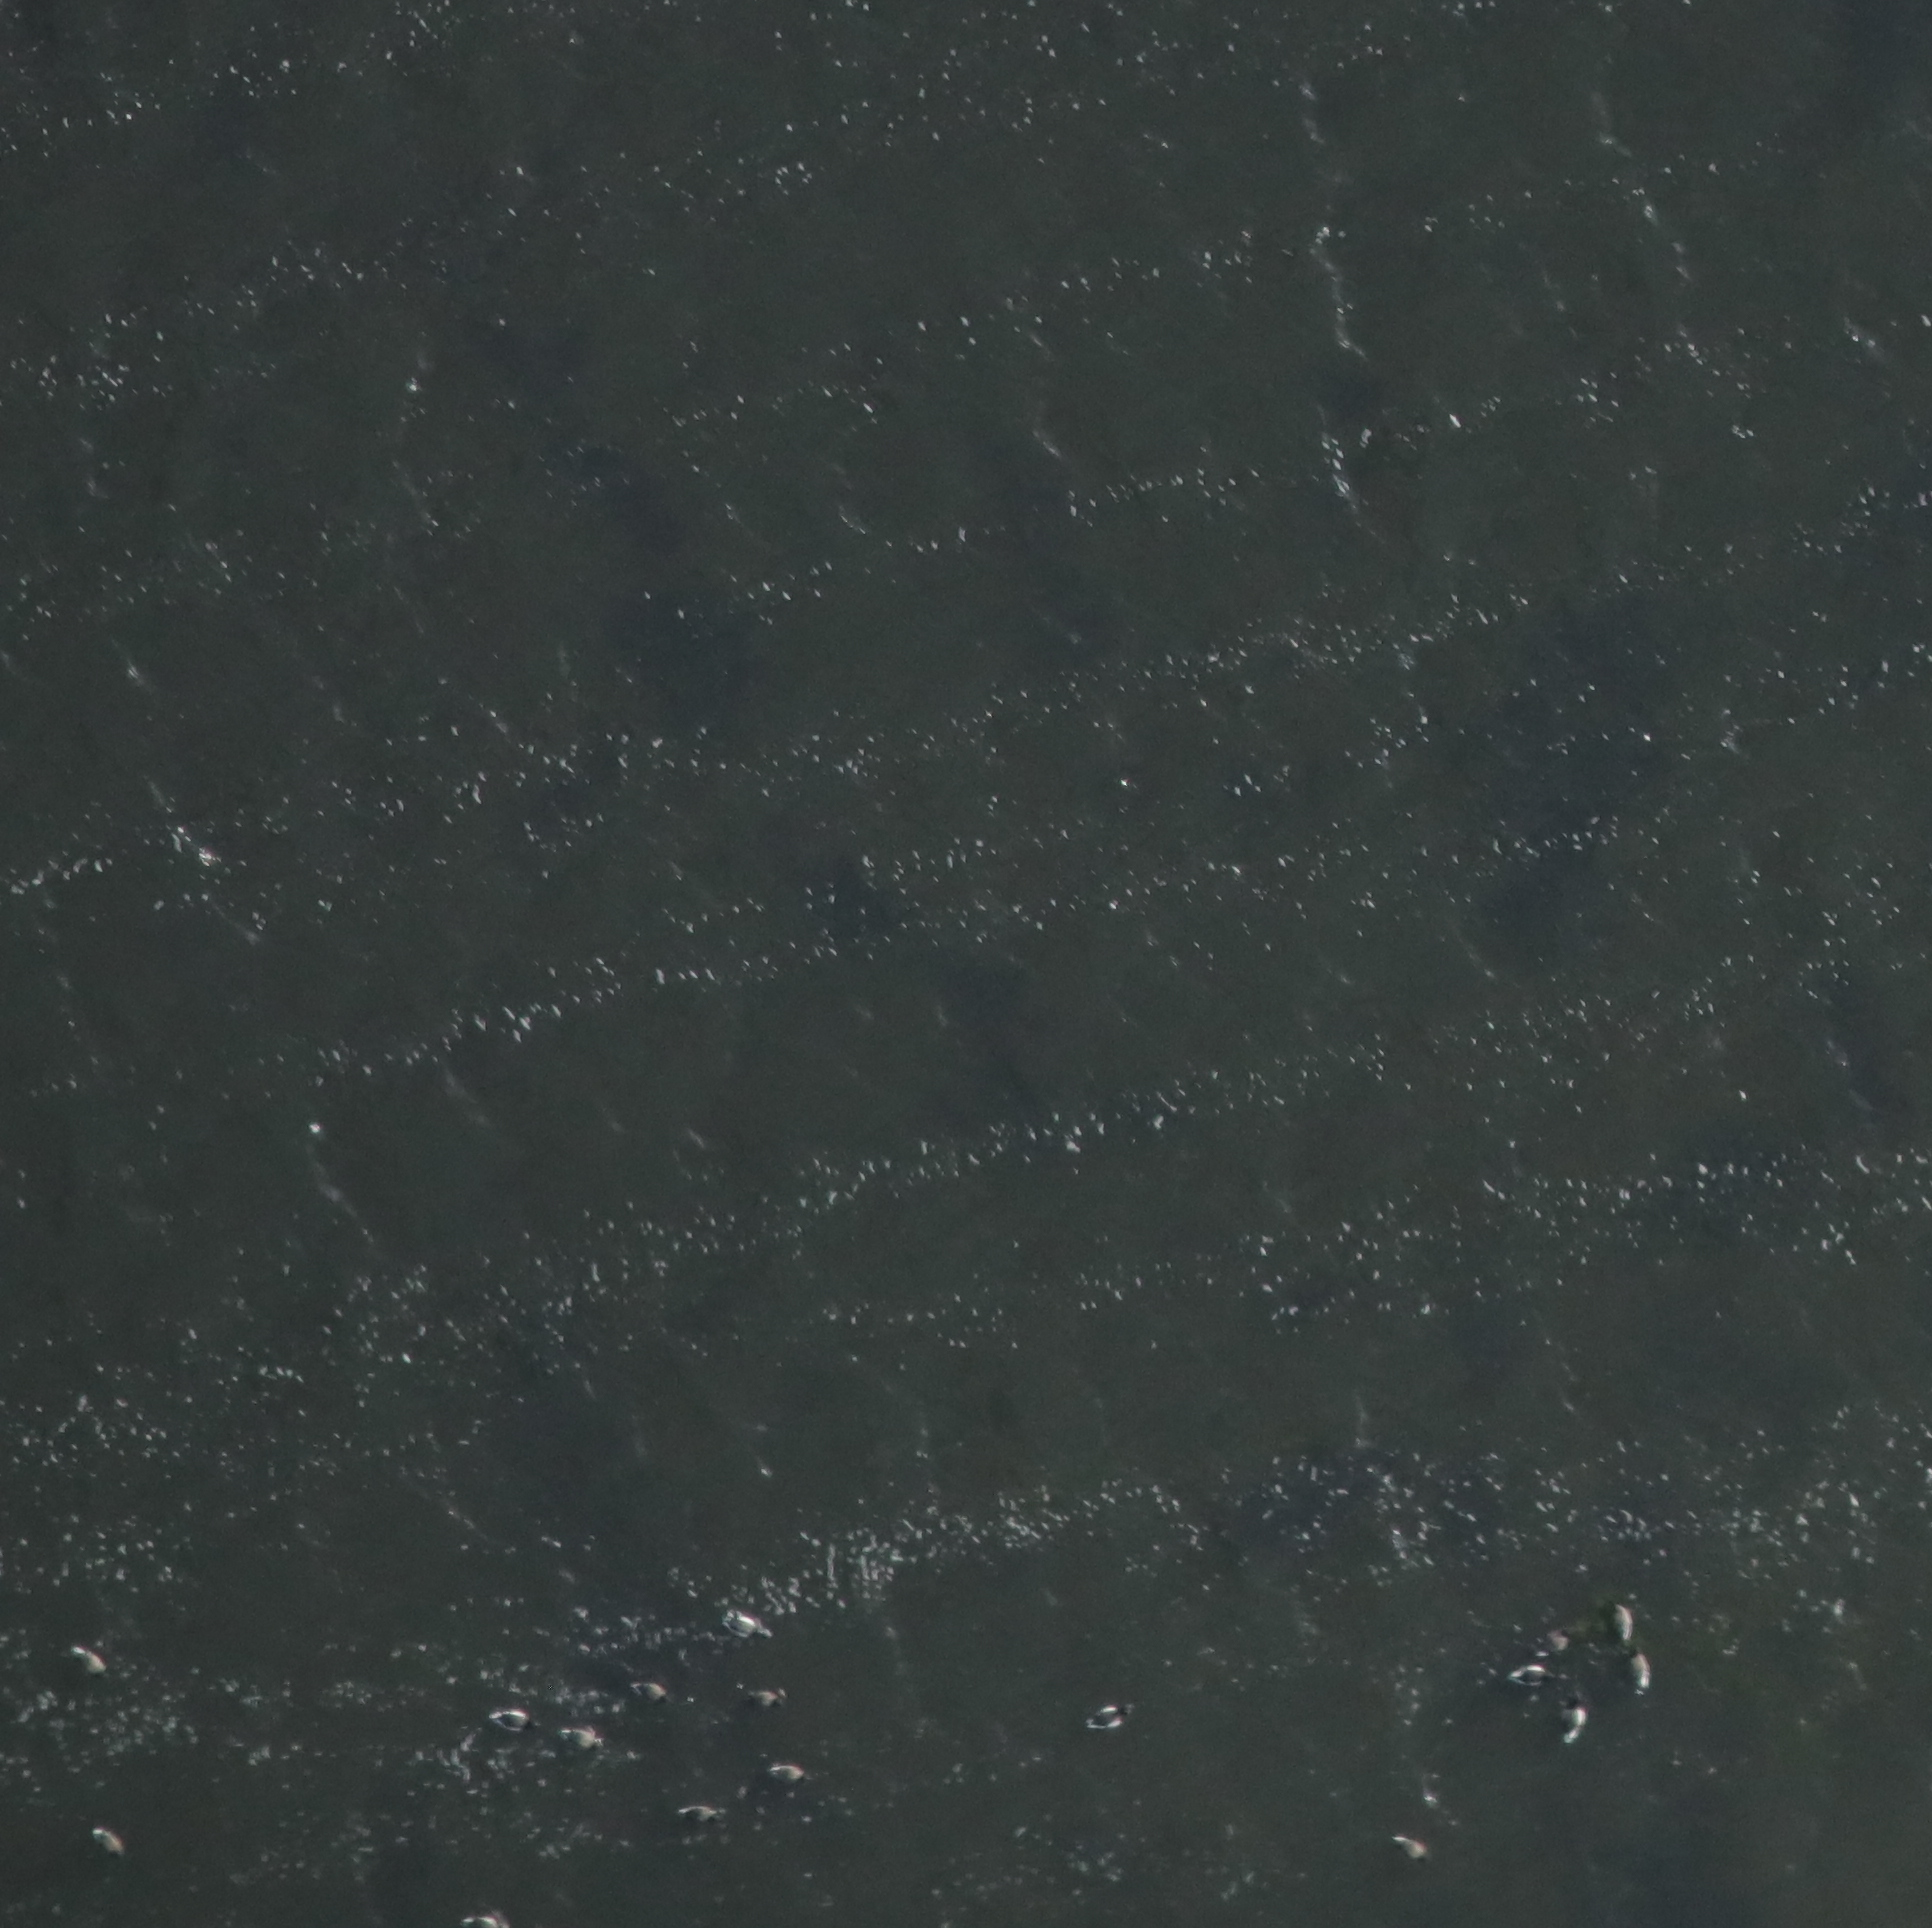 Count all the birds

17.